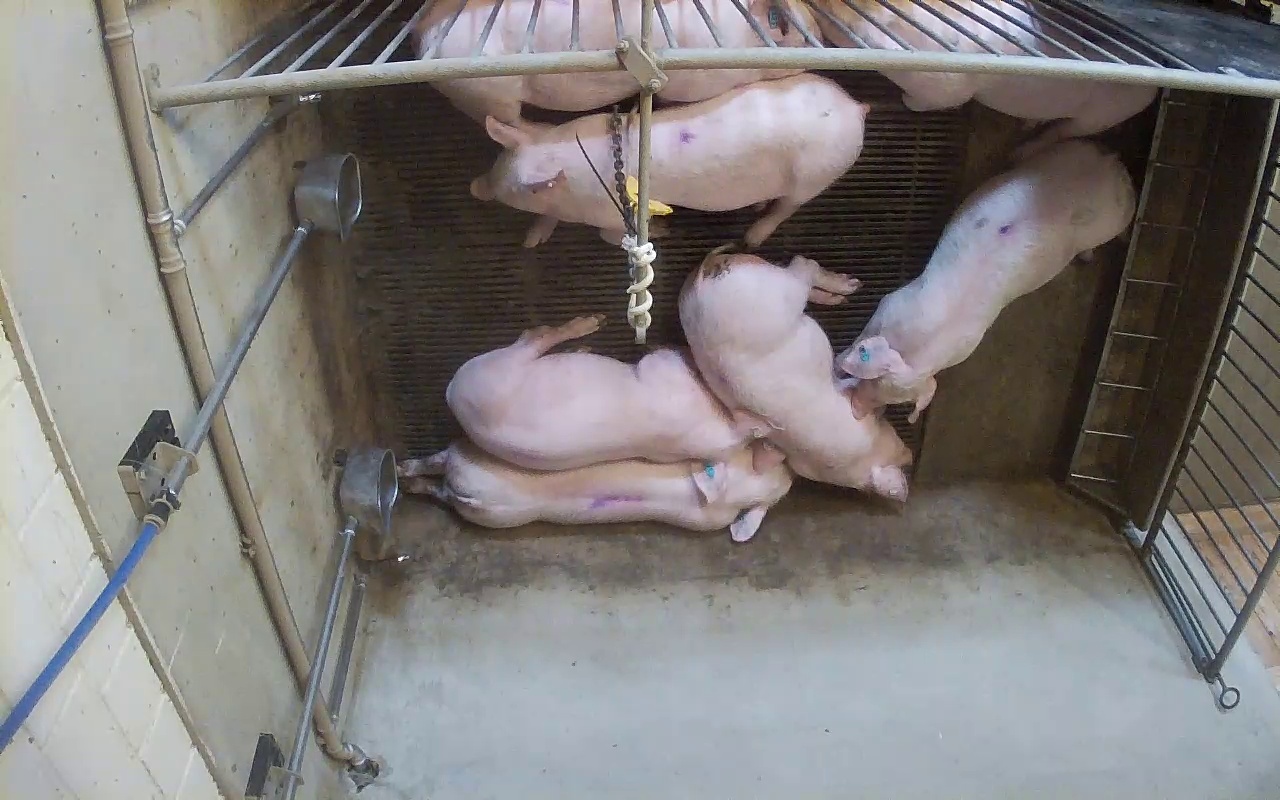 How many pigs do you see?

7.